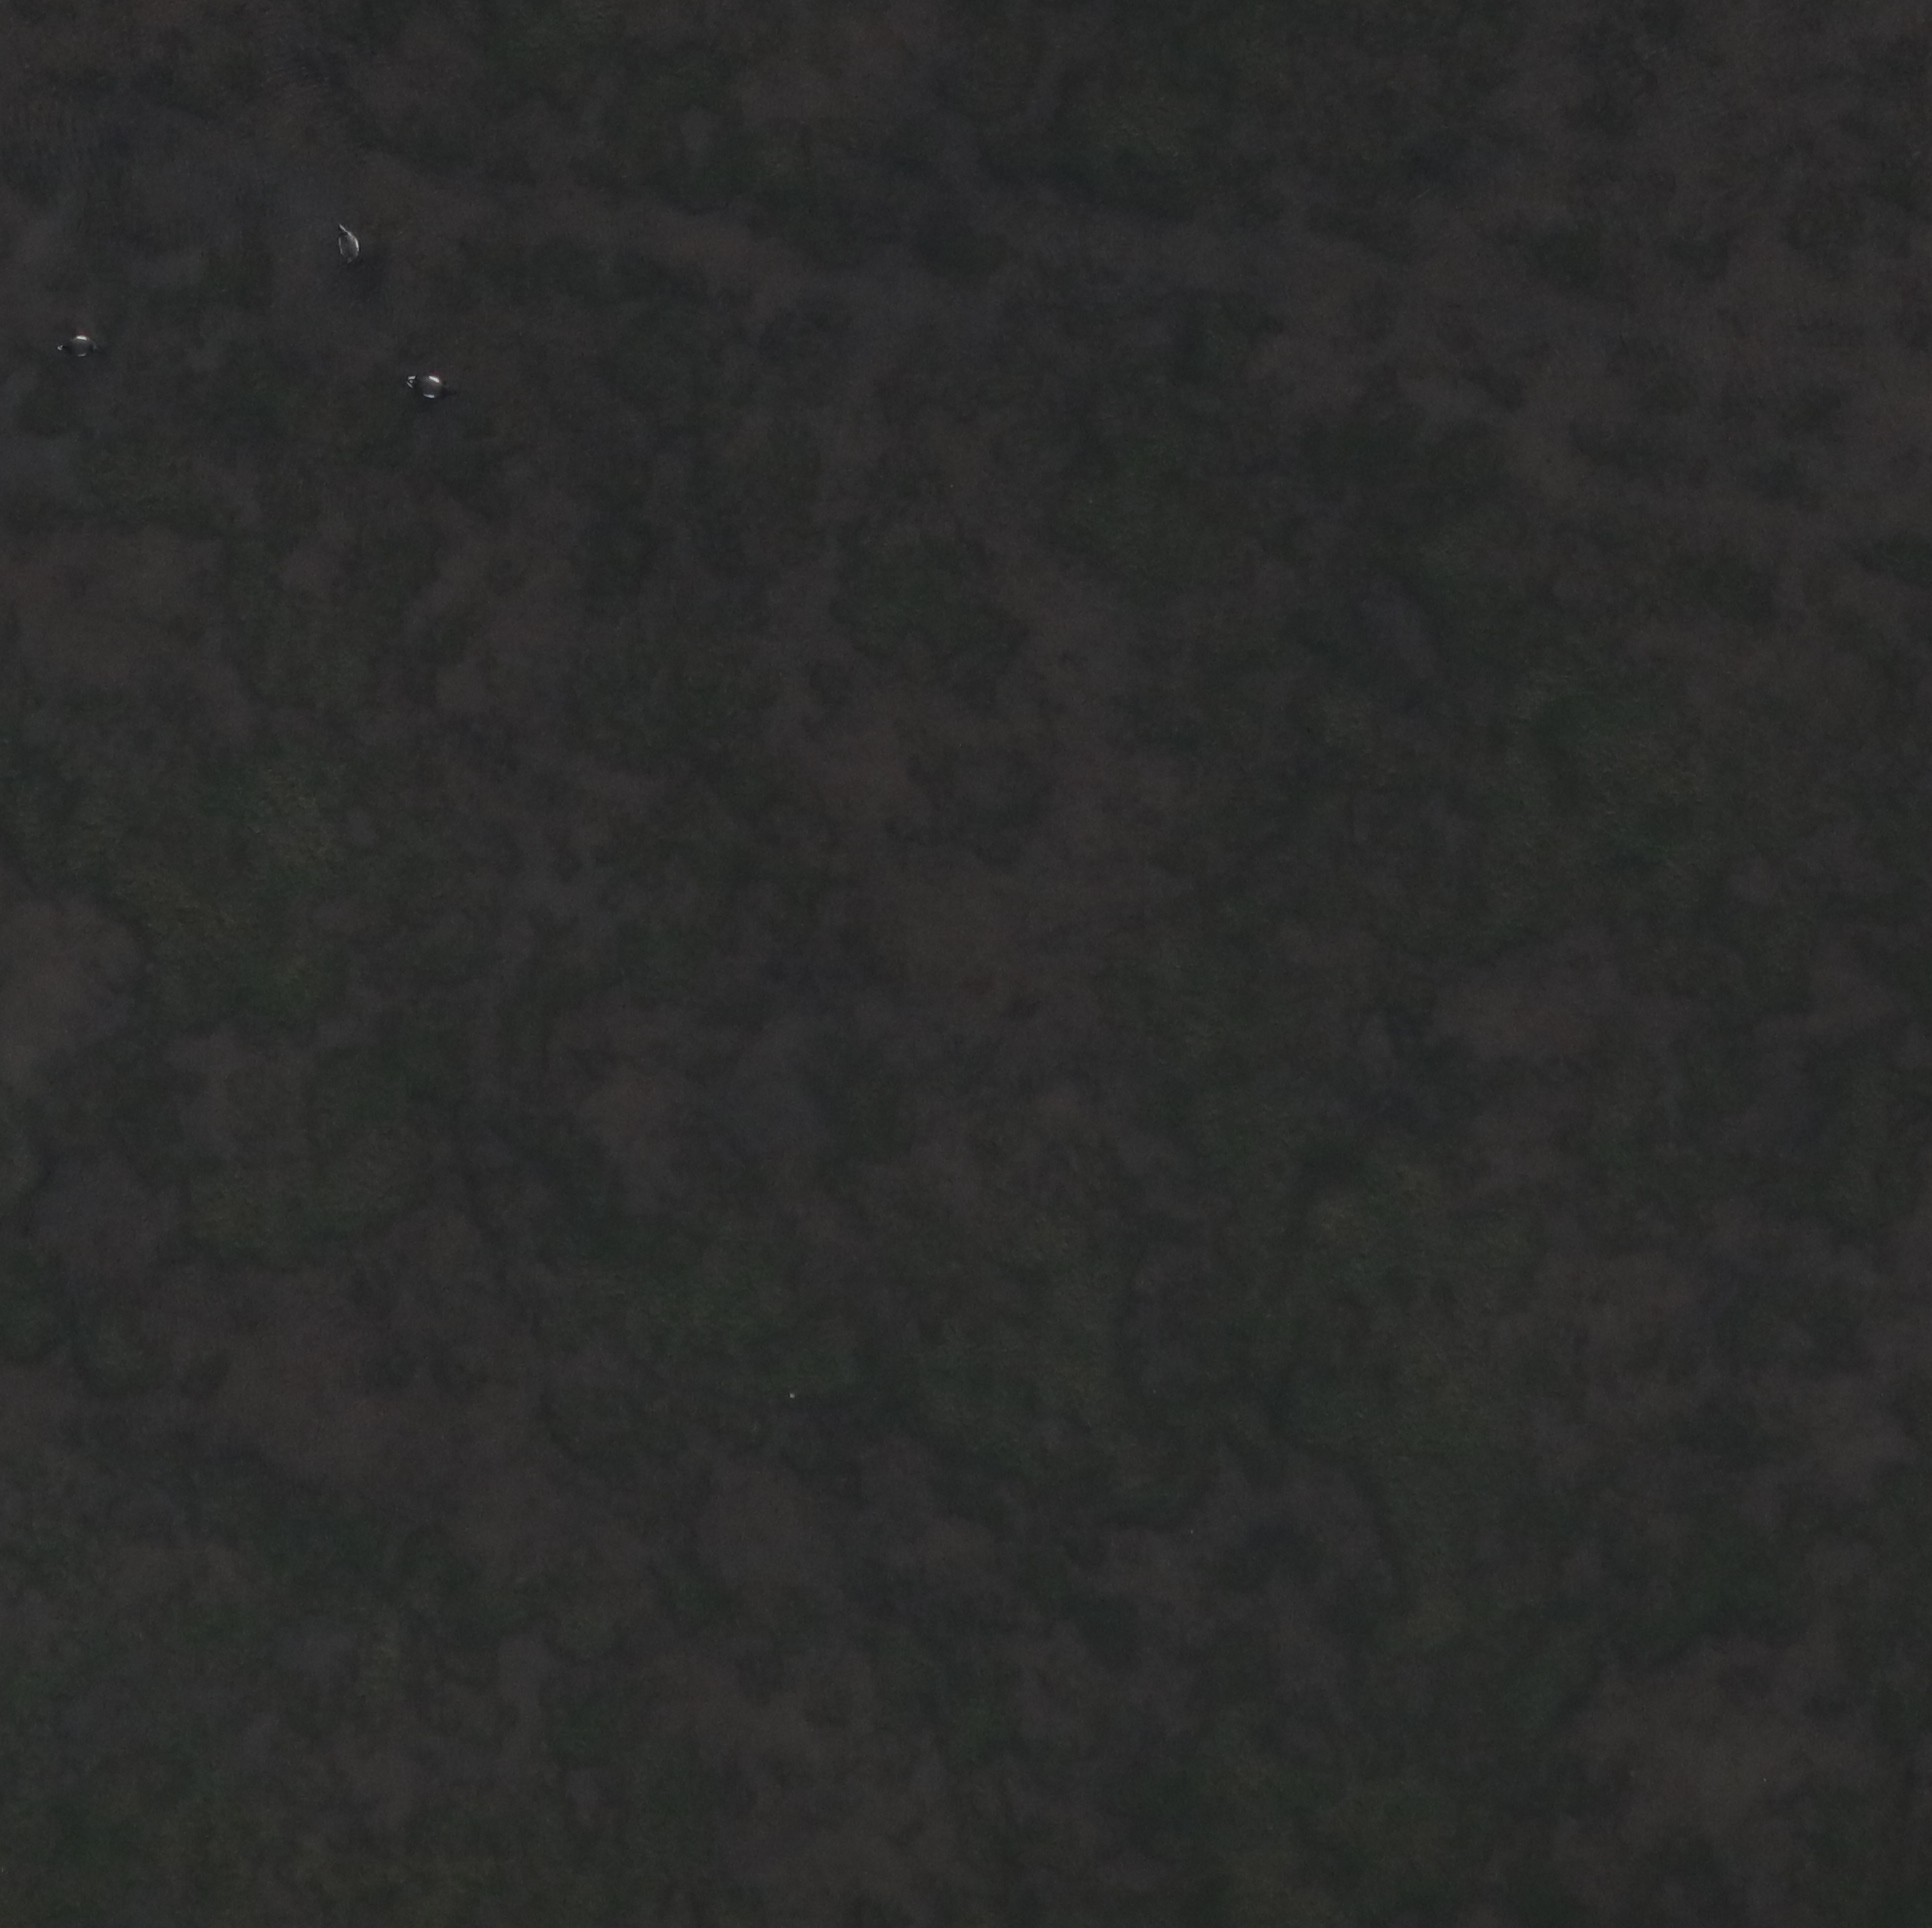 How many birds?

3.